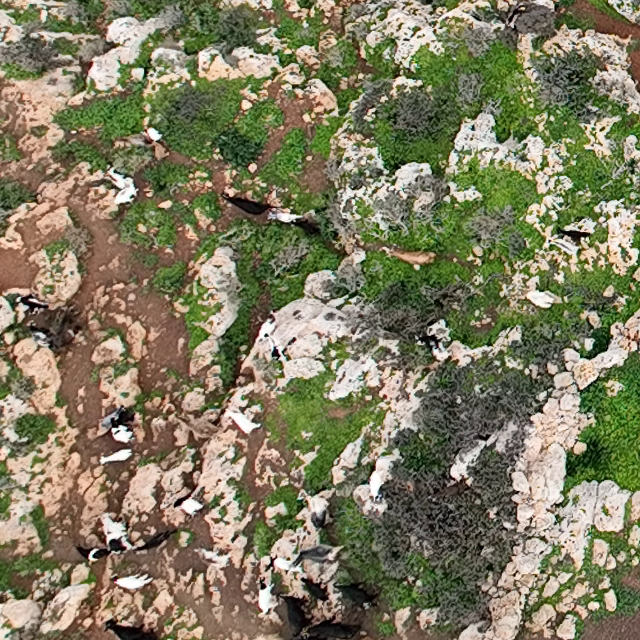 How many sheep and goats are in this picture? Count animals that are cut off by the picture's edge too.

37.